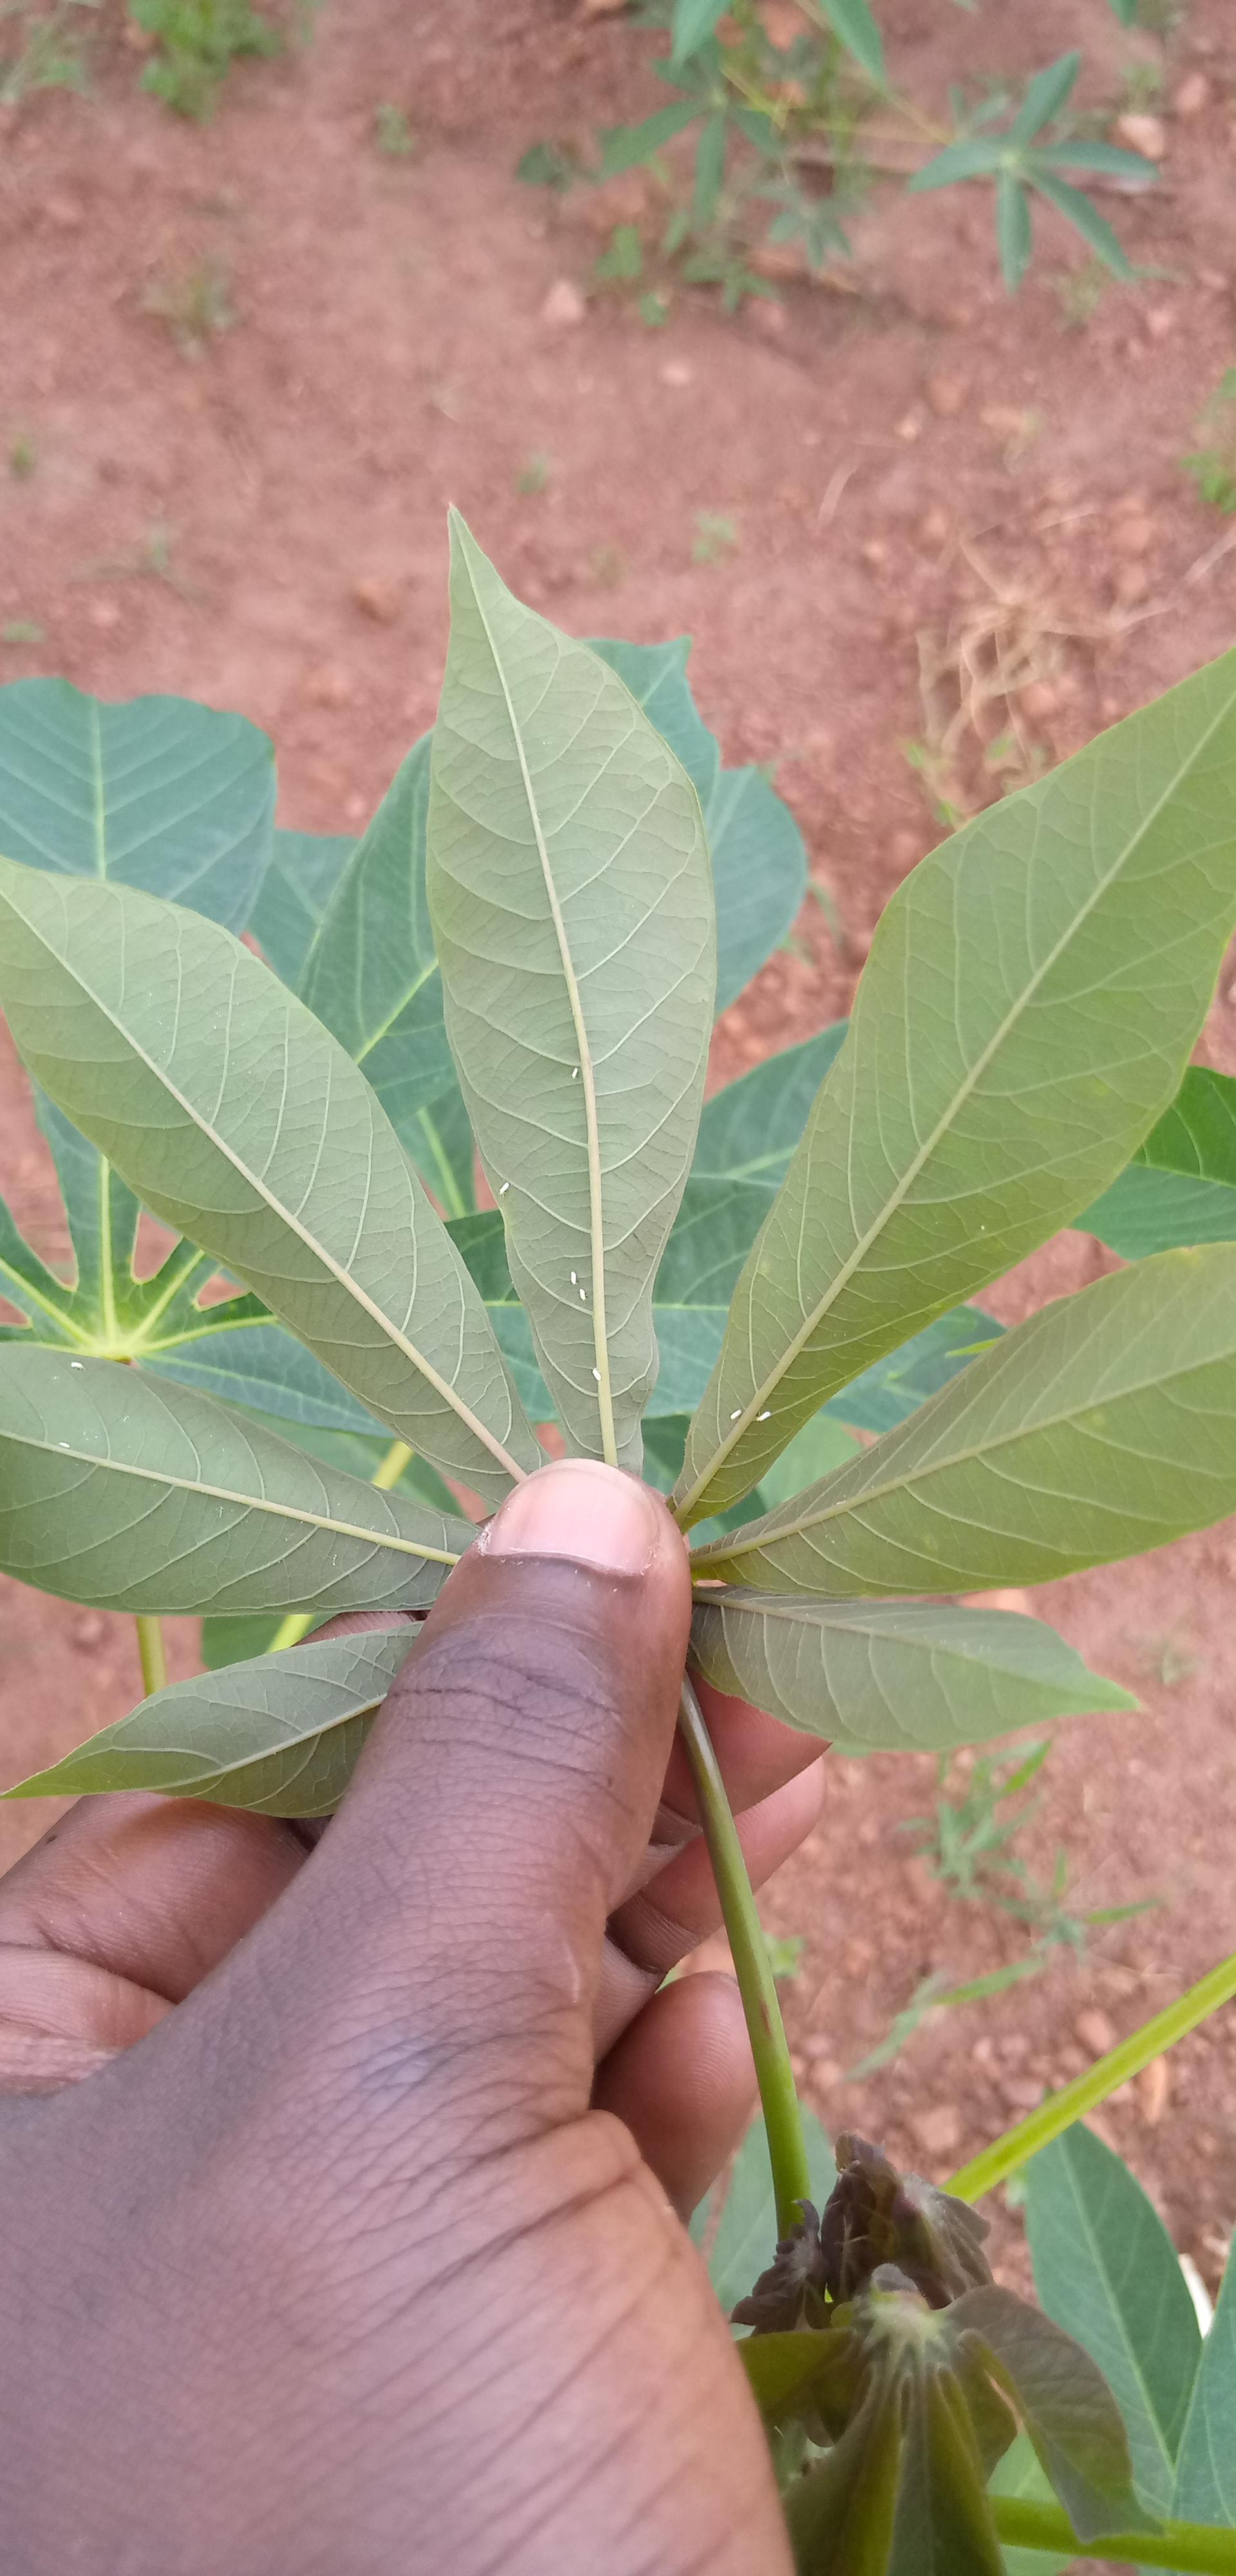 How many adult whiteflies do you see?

9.